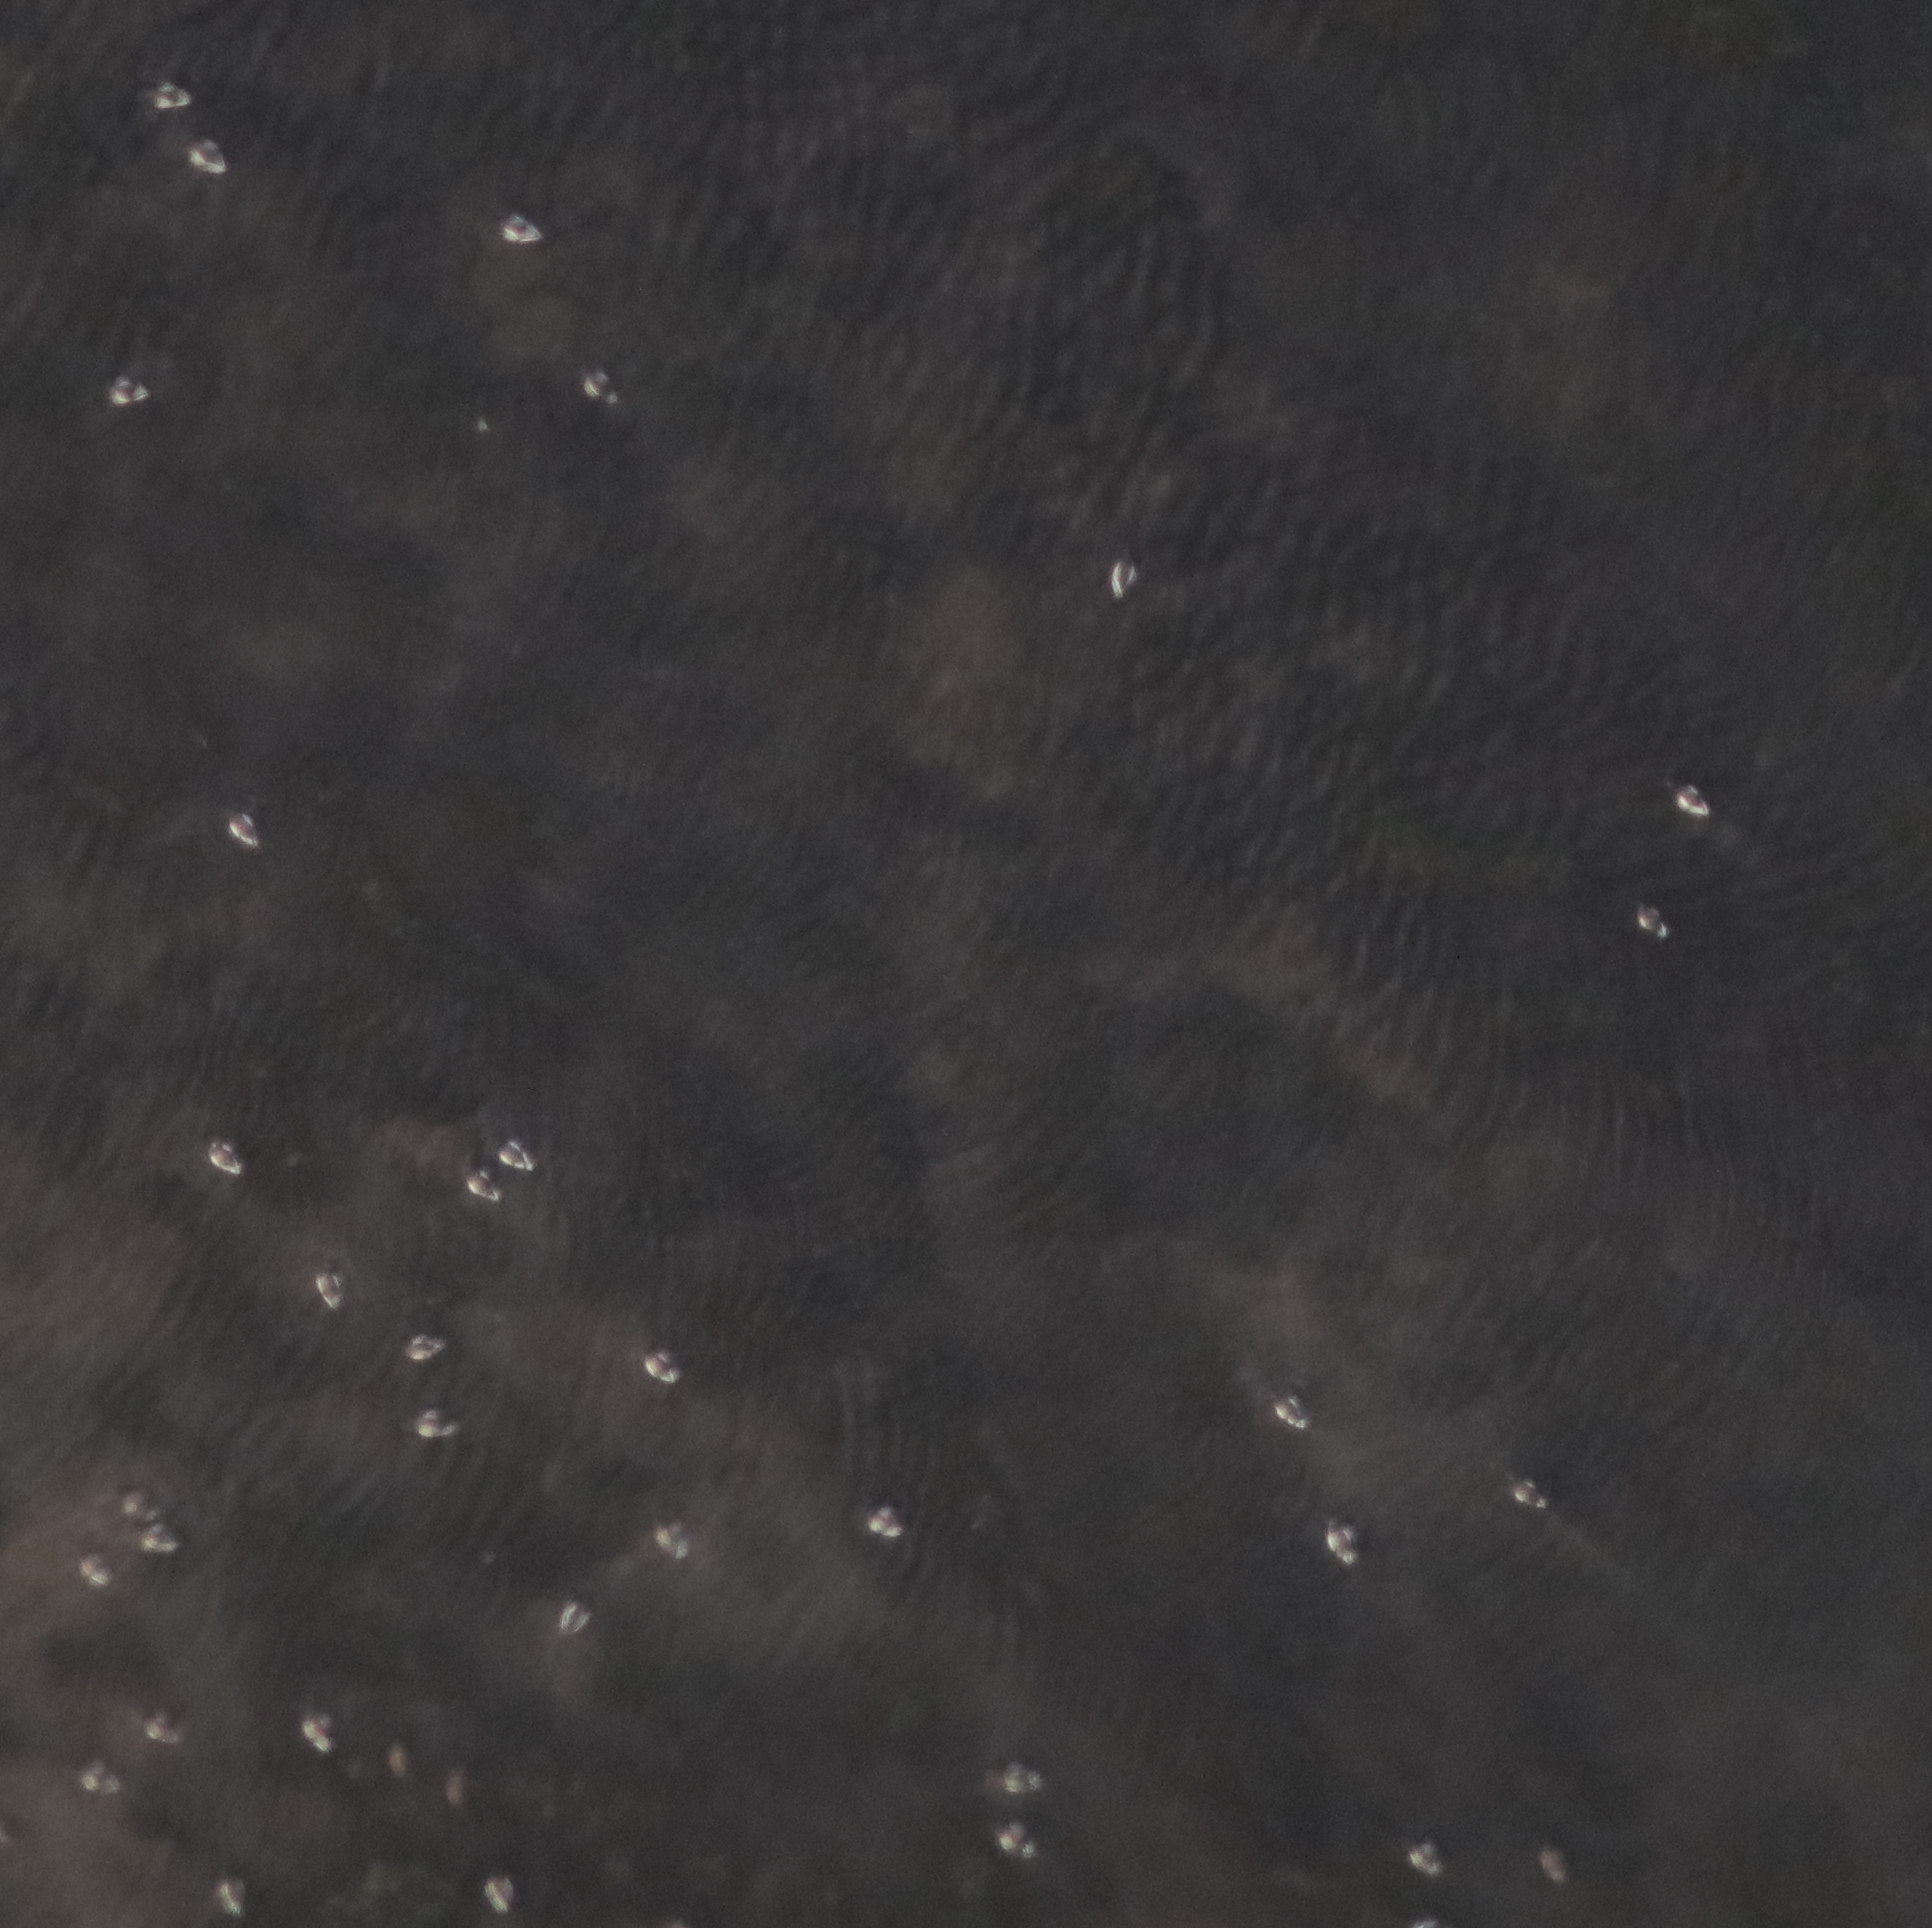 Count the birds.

36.